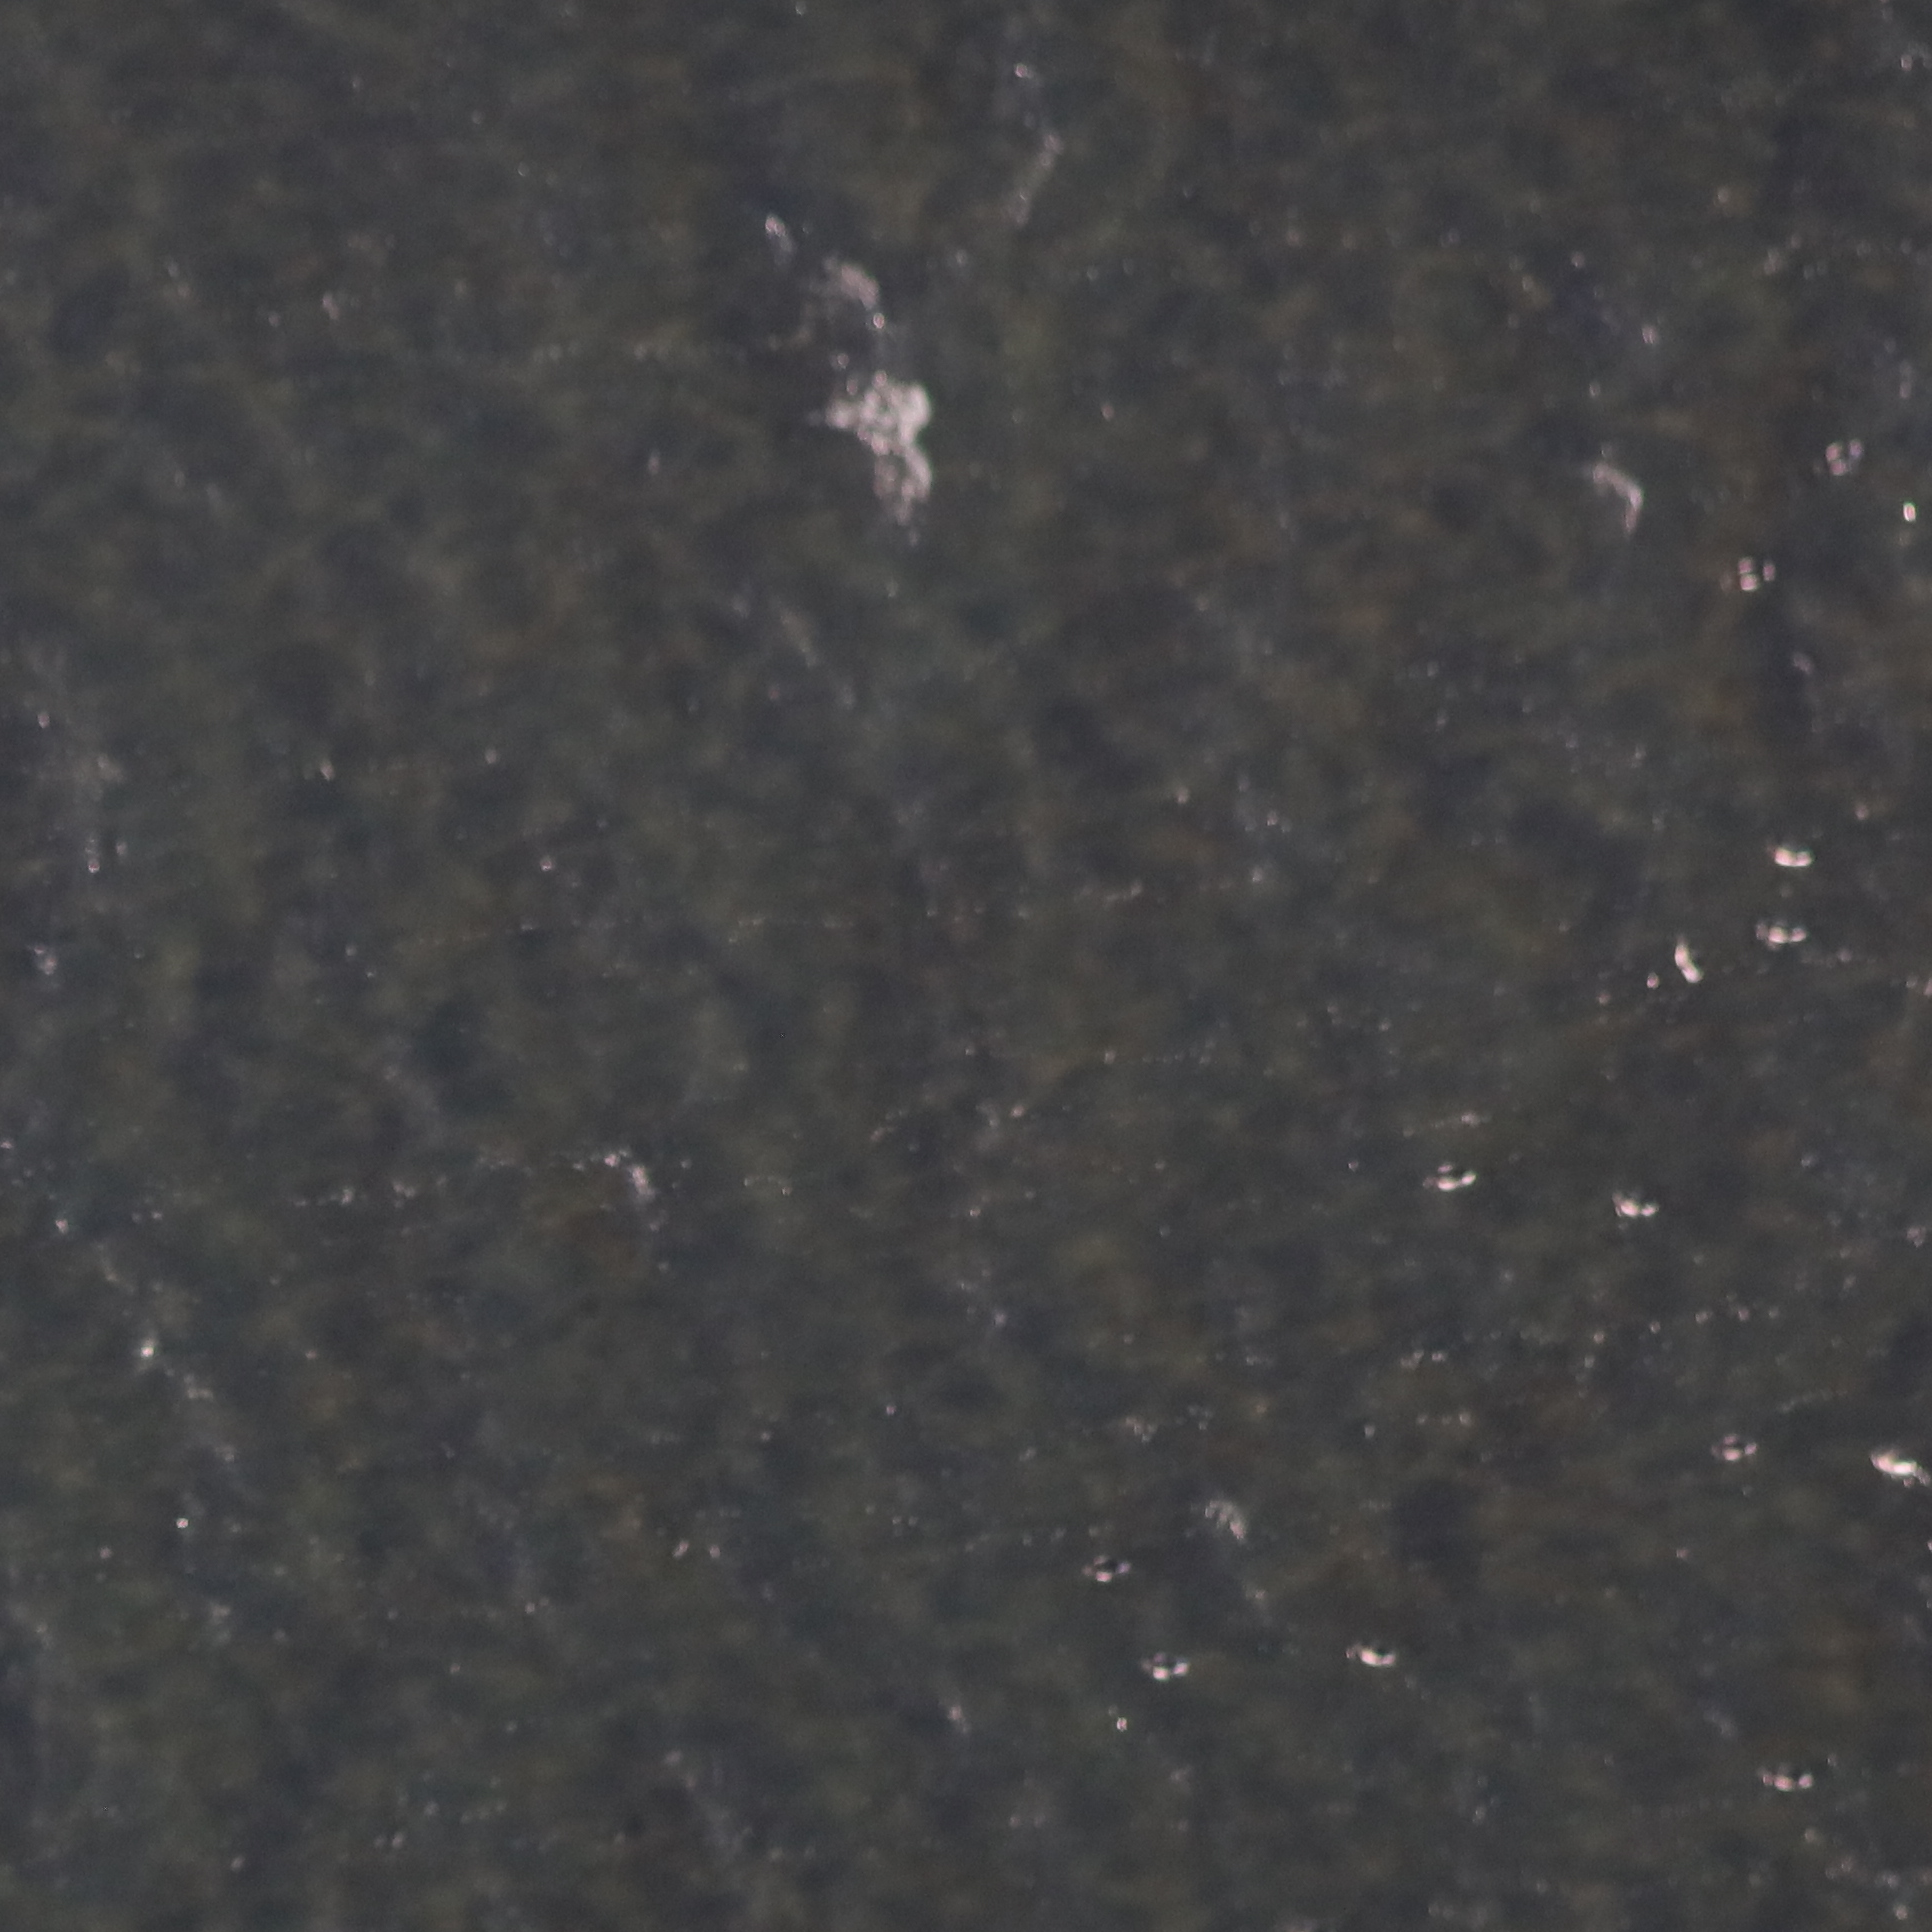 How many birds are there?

13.